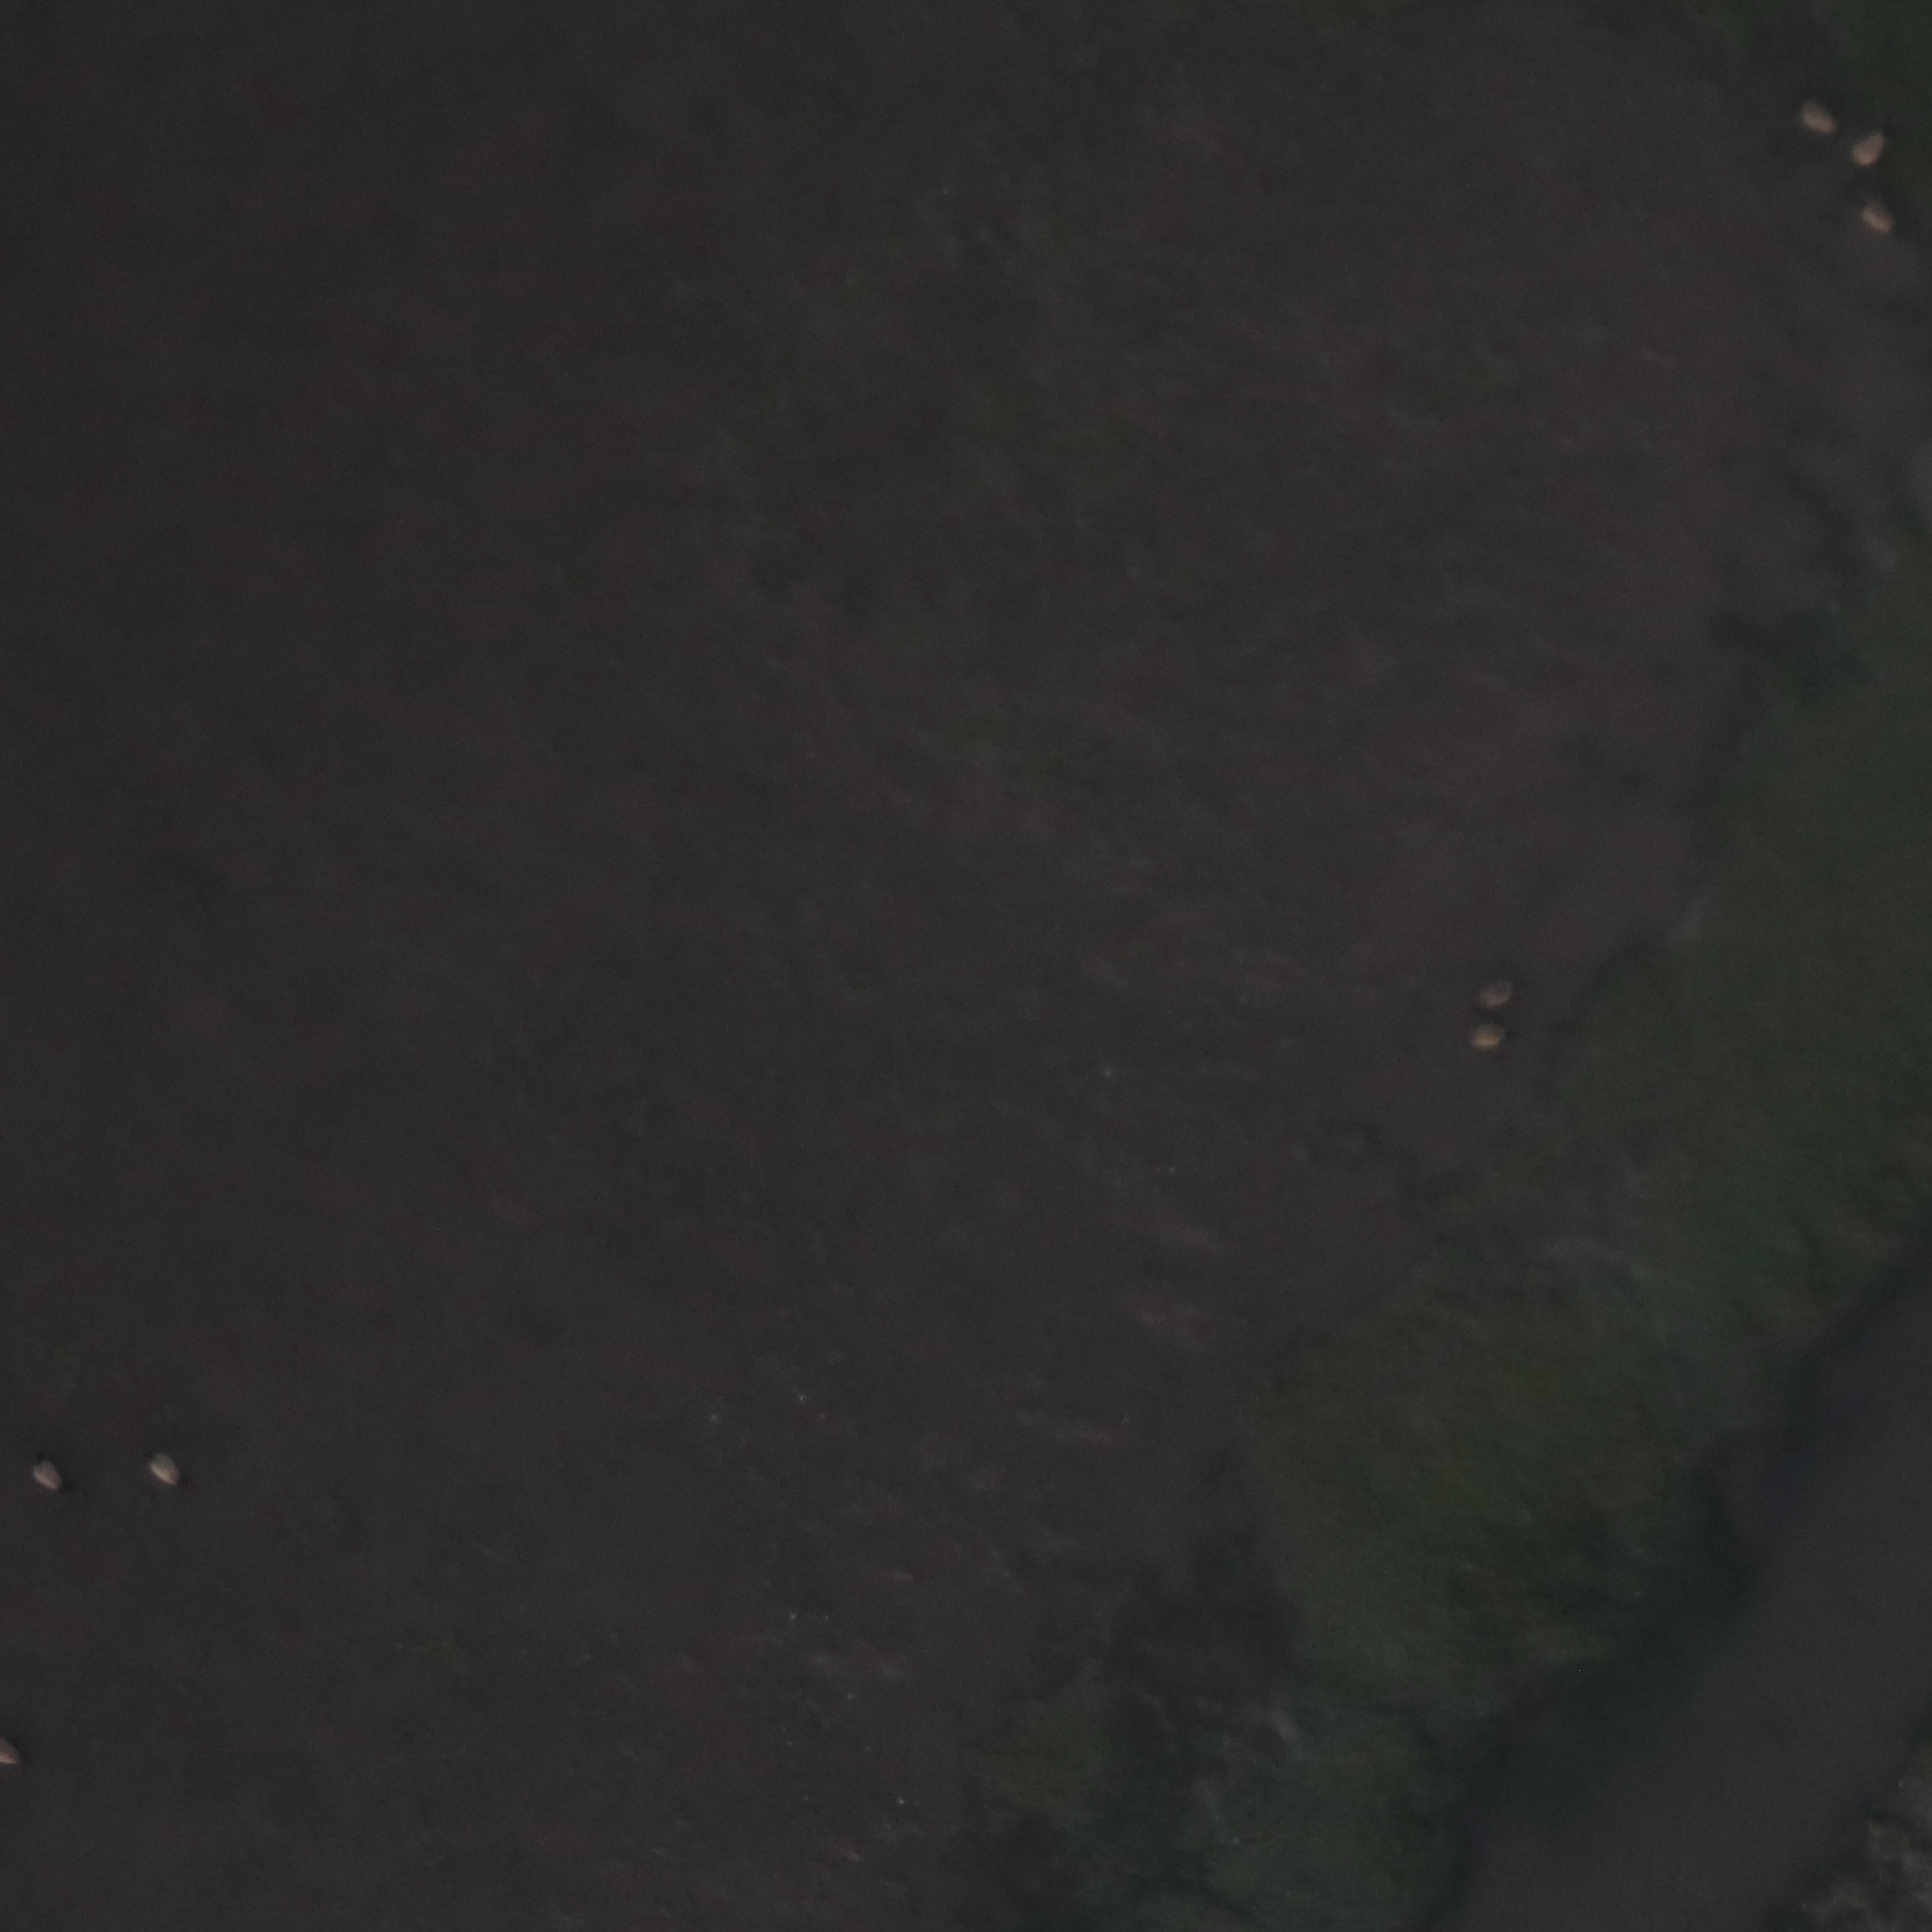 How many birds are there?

8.